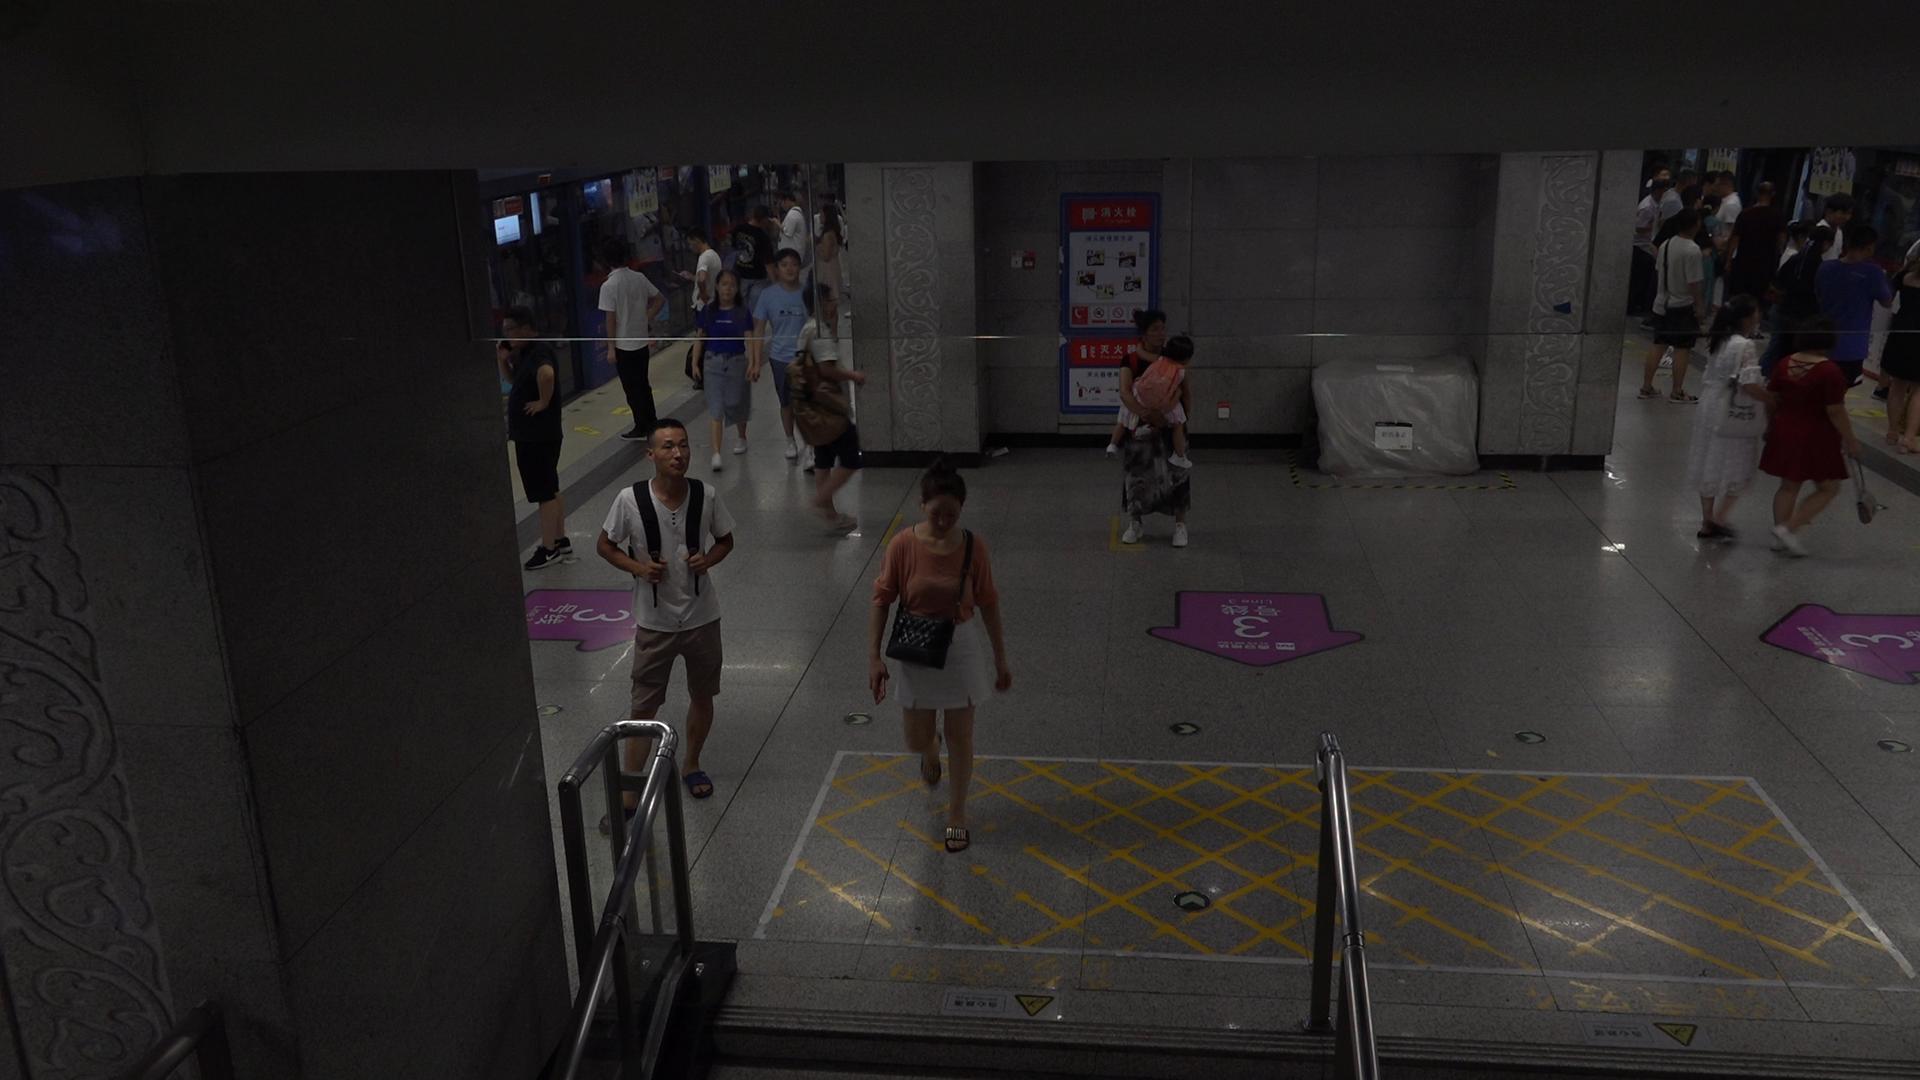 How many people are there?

30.